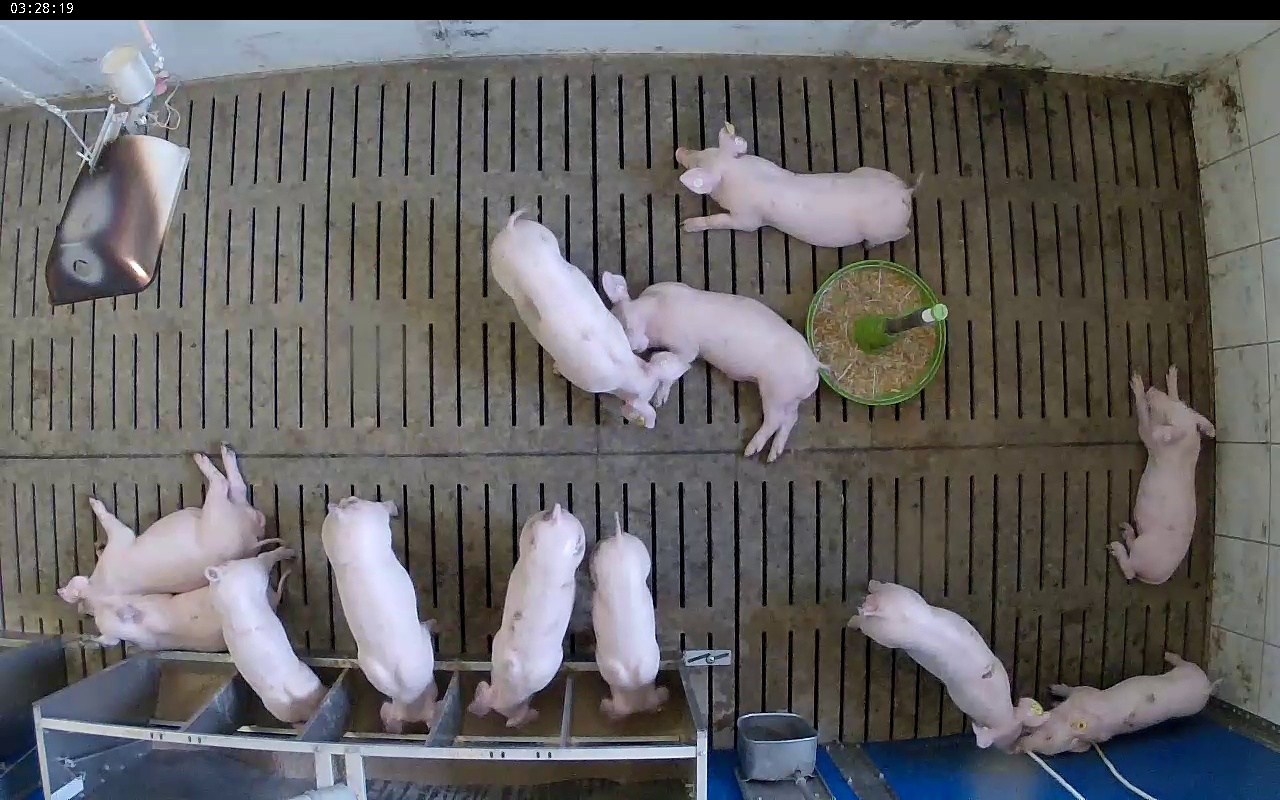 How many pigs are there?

12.